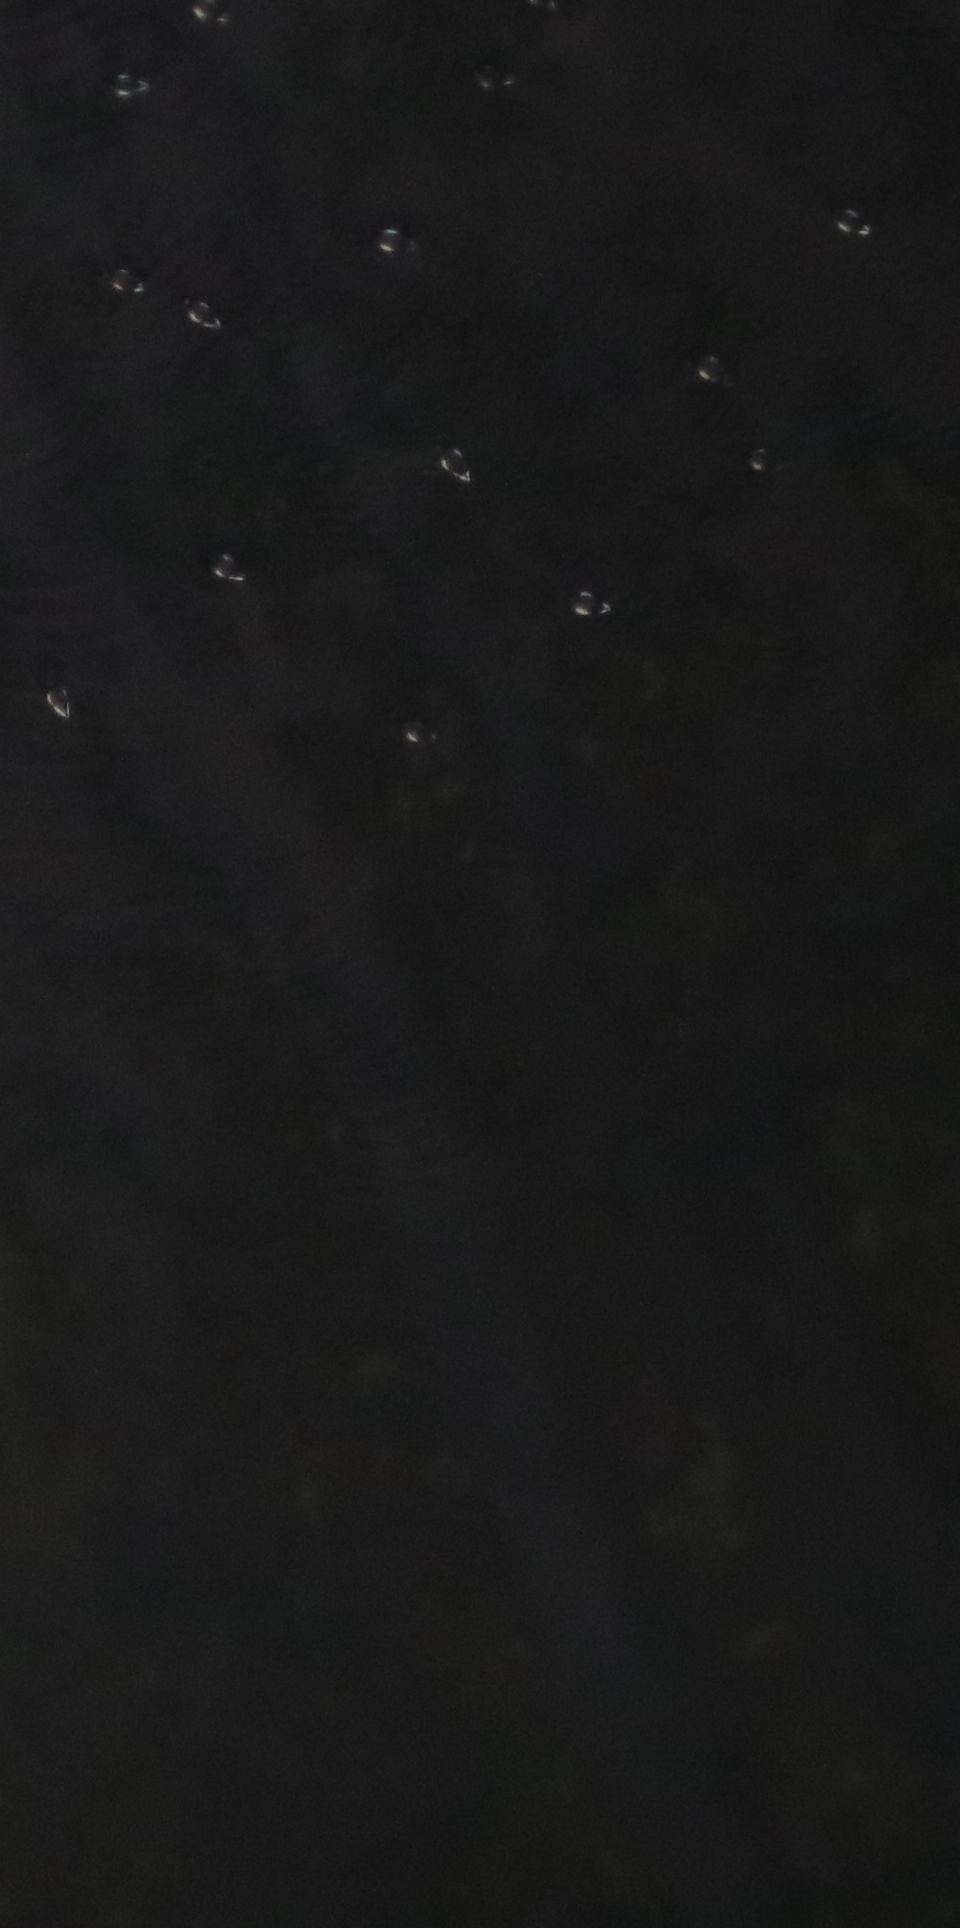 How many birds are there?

14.